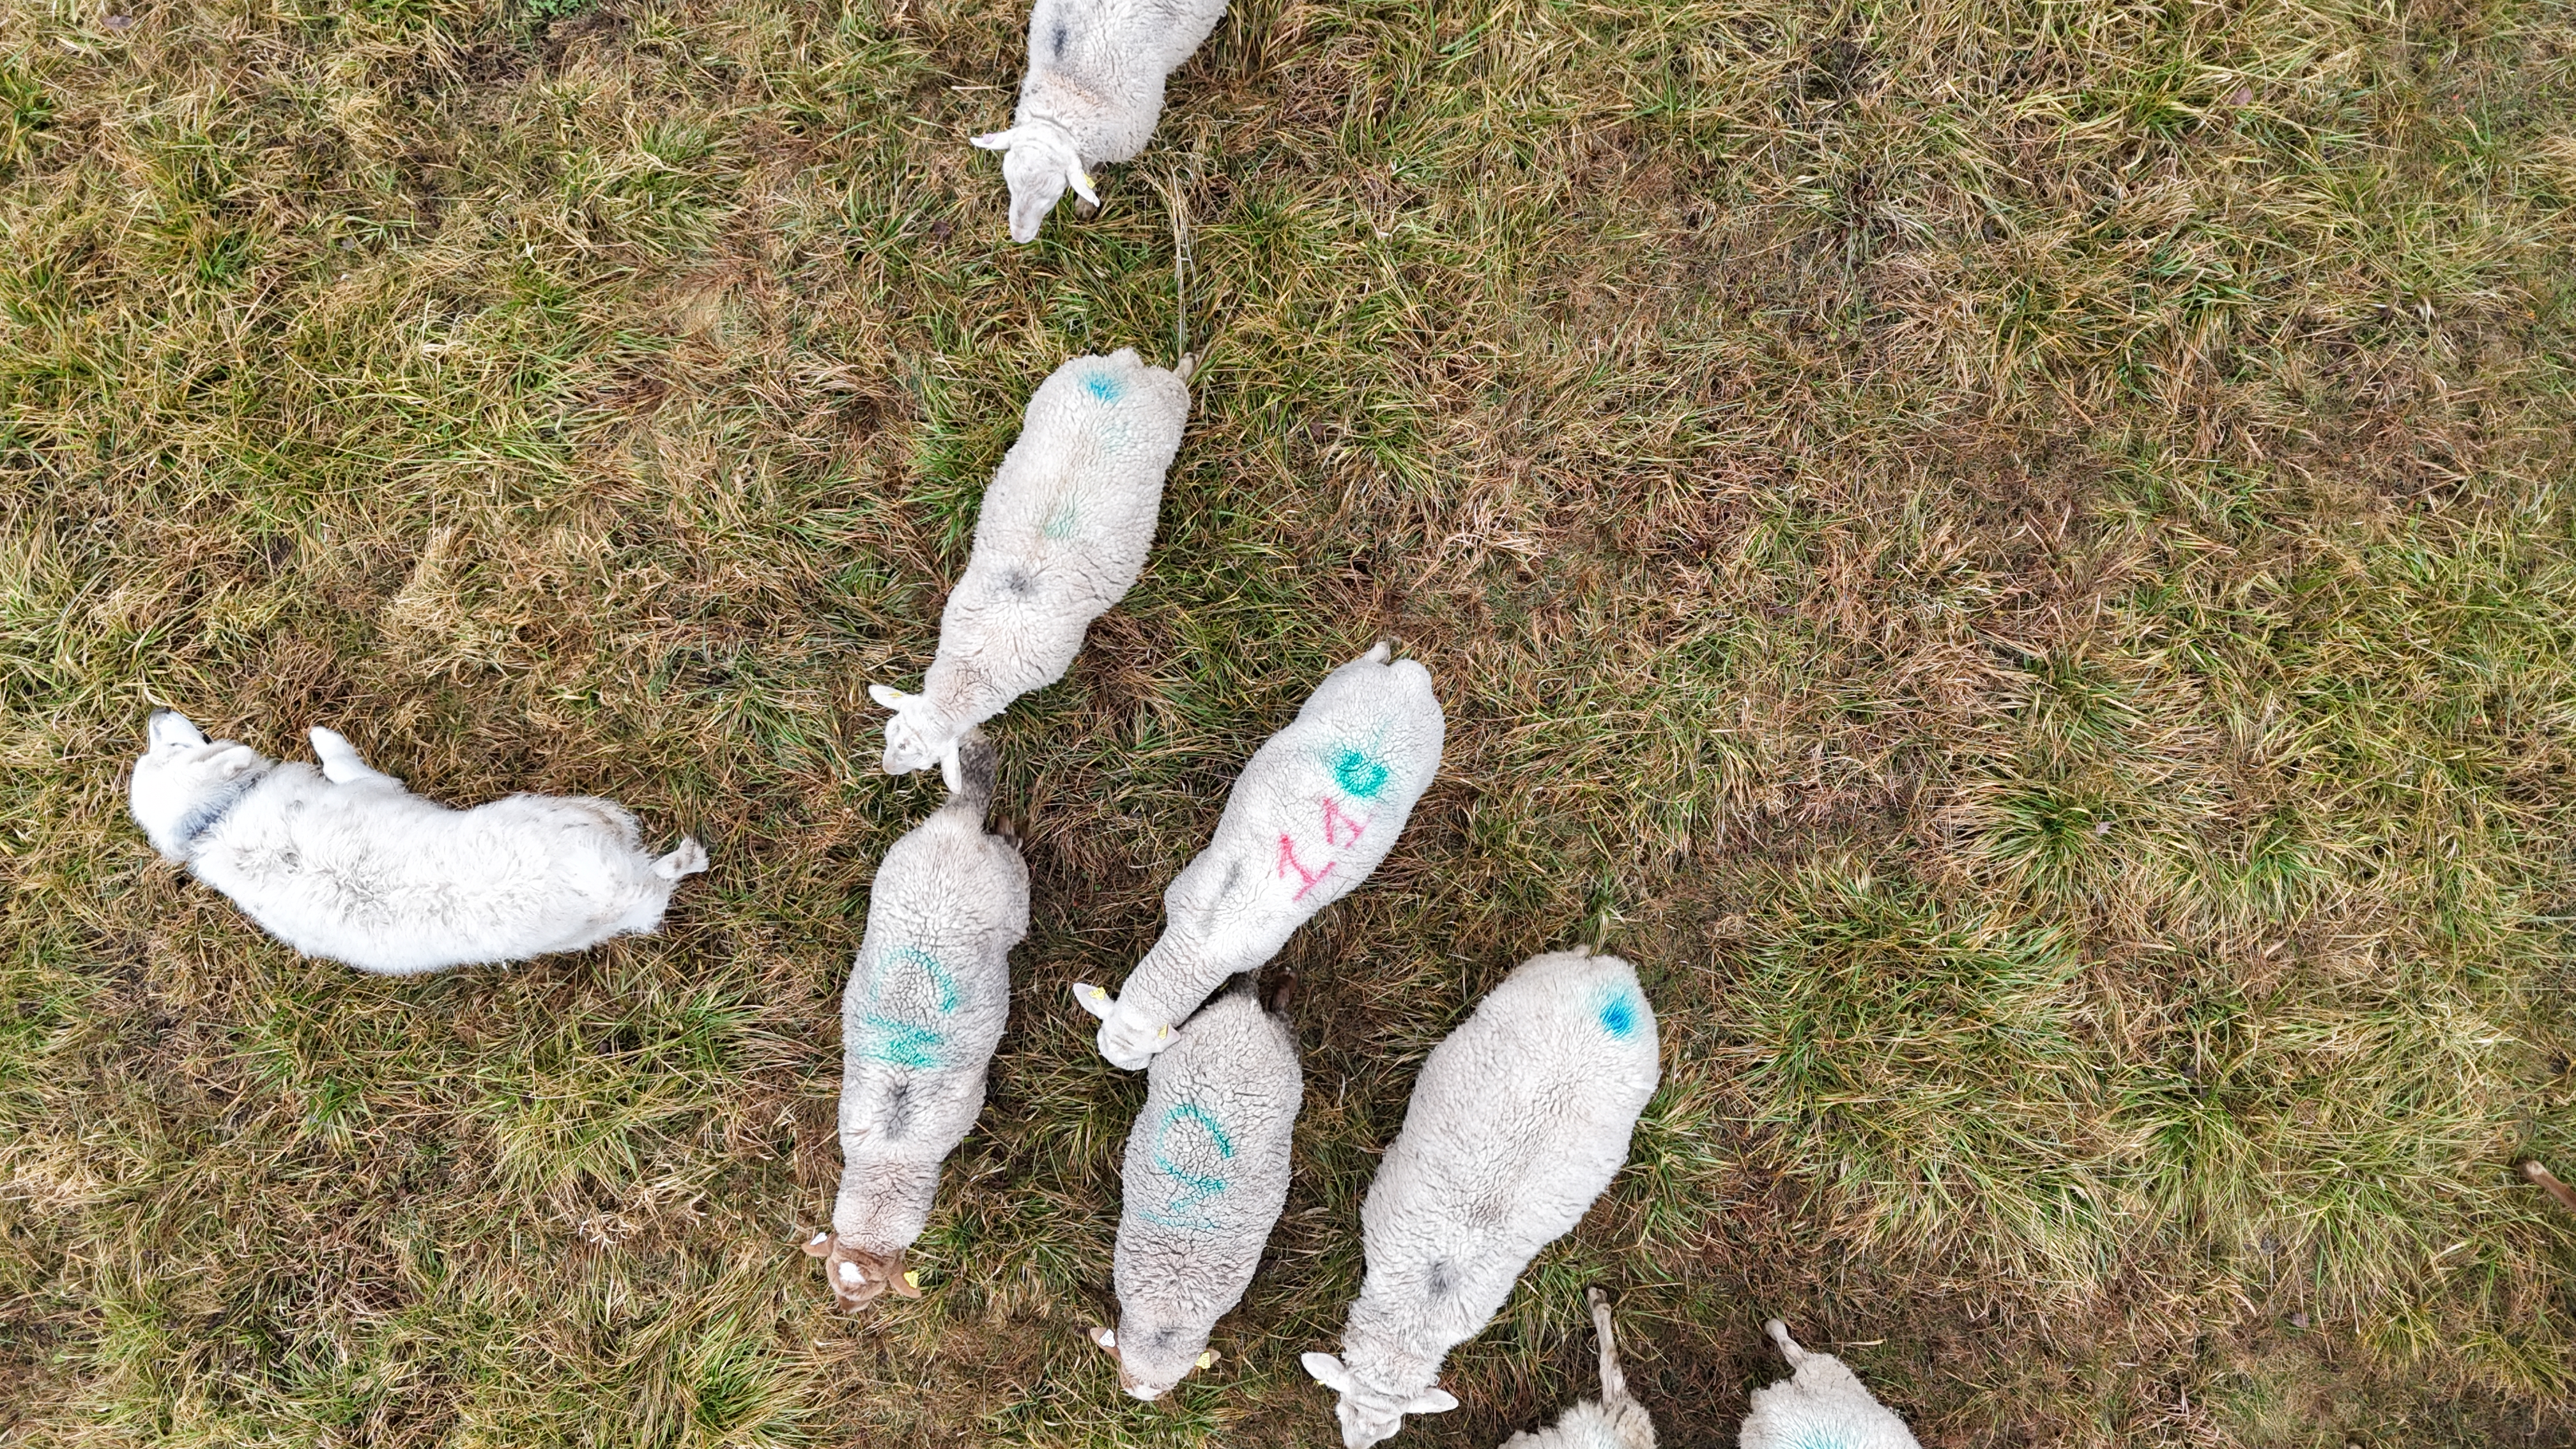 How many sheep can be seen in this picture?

8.